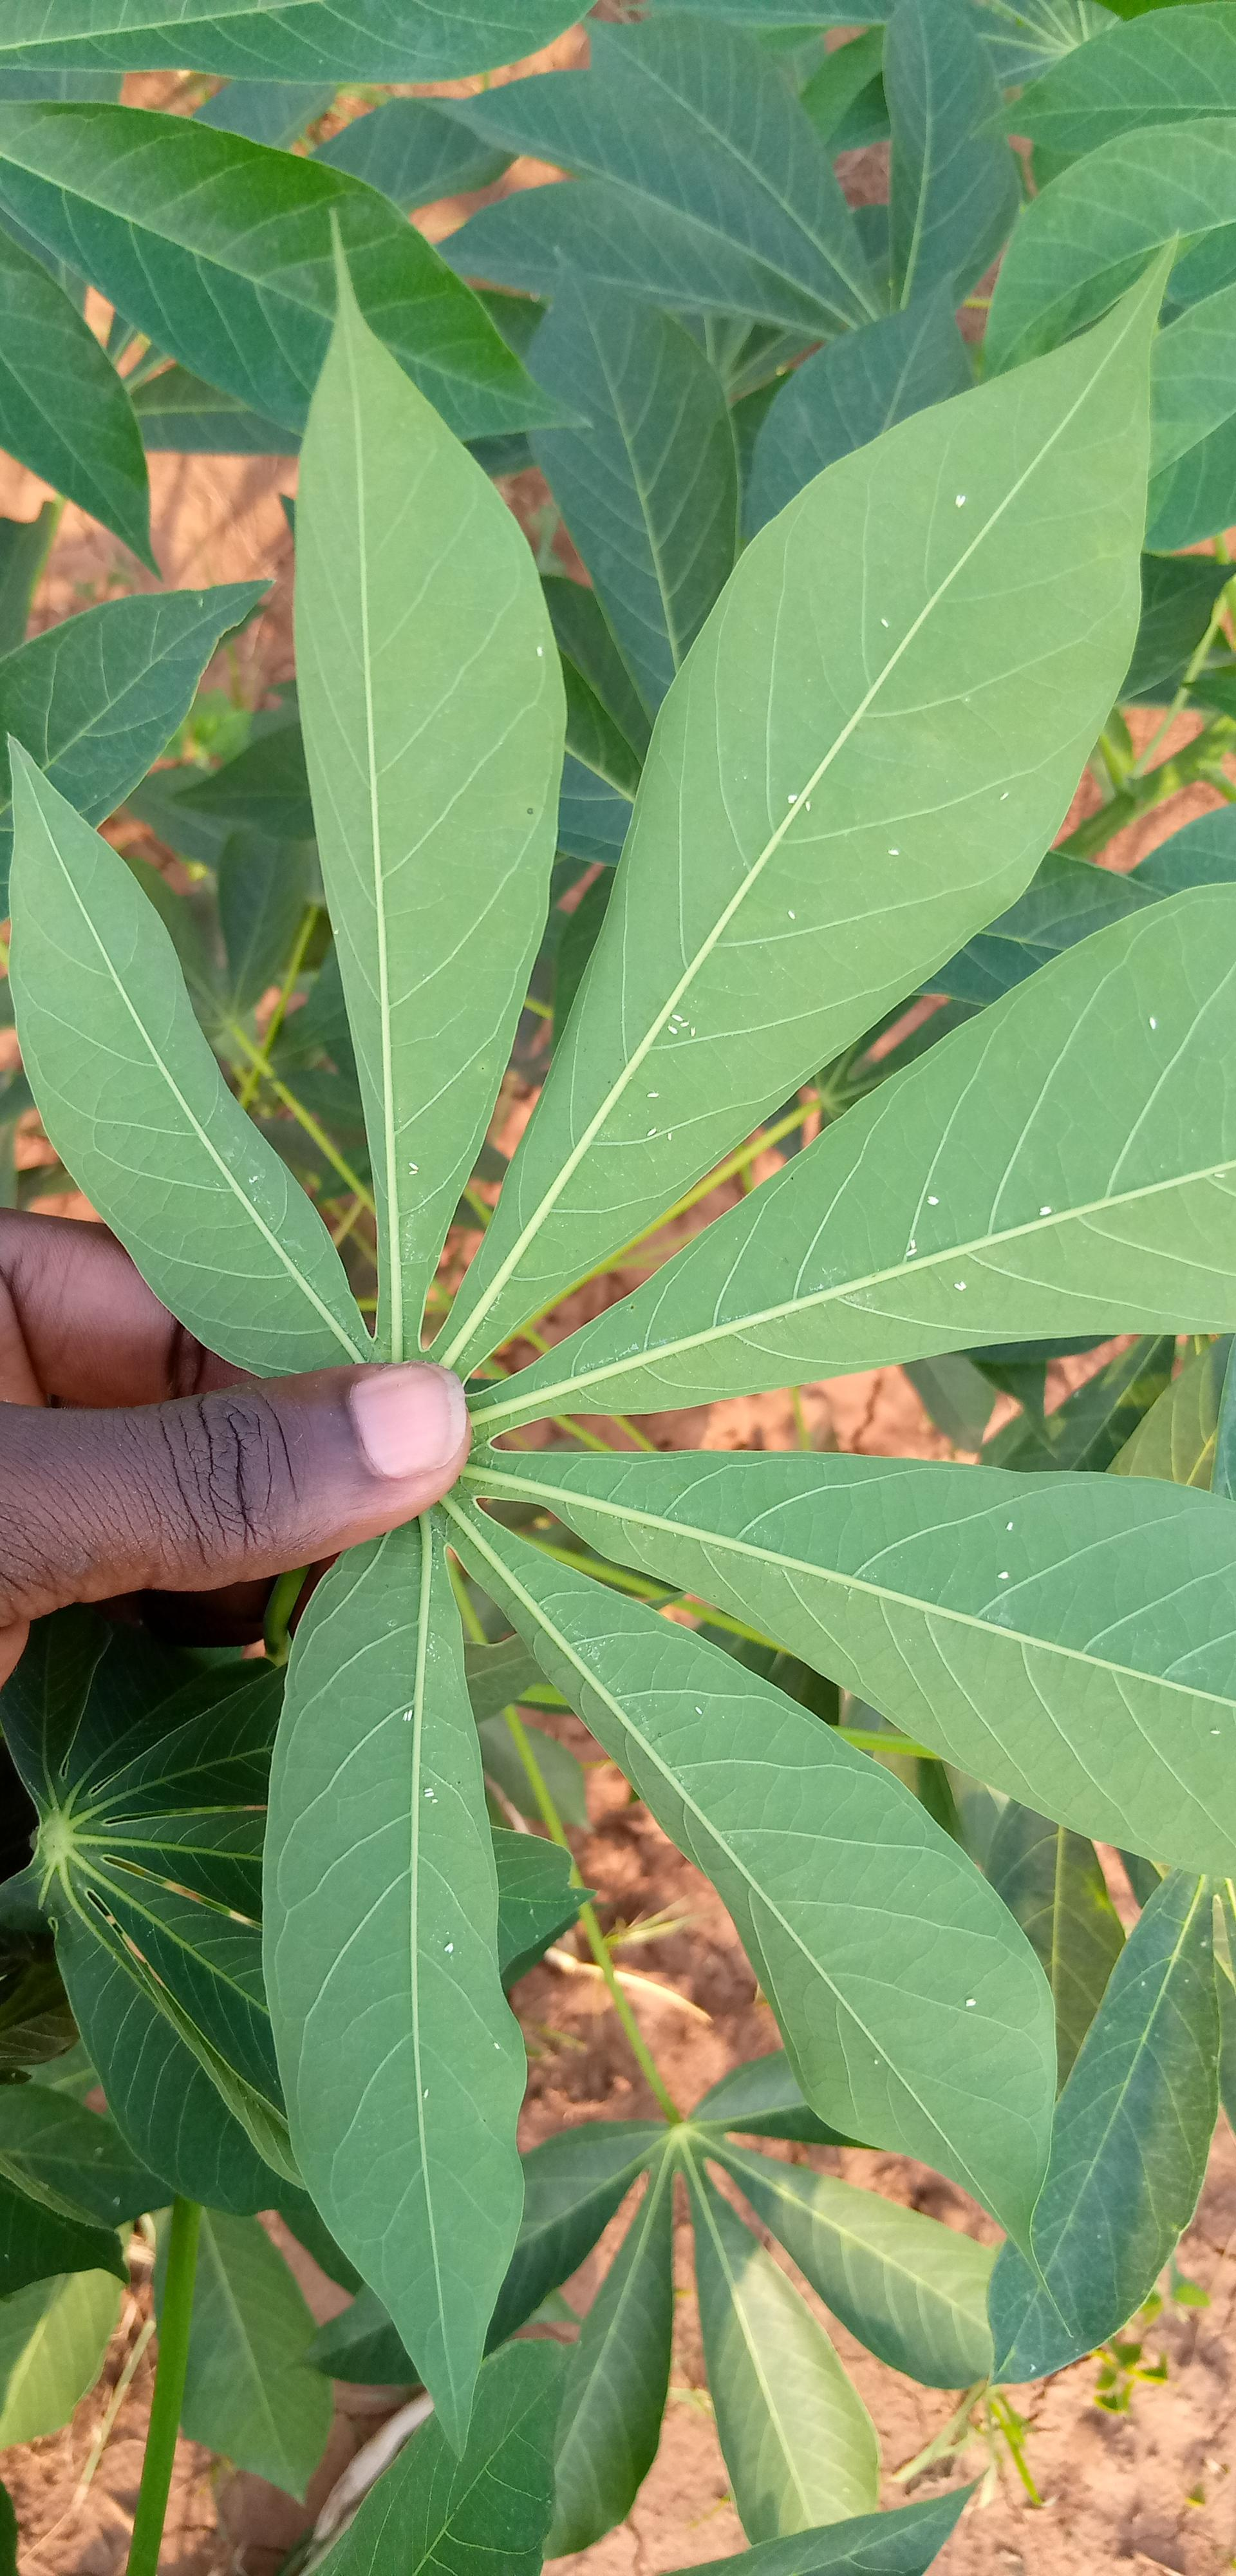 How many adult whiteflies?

41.